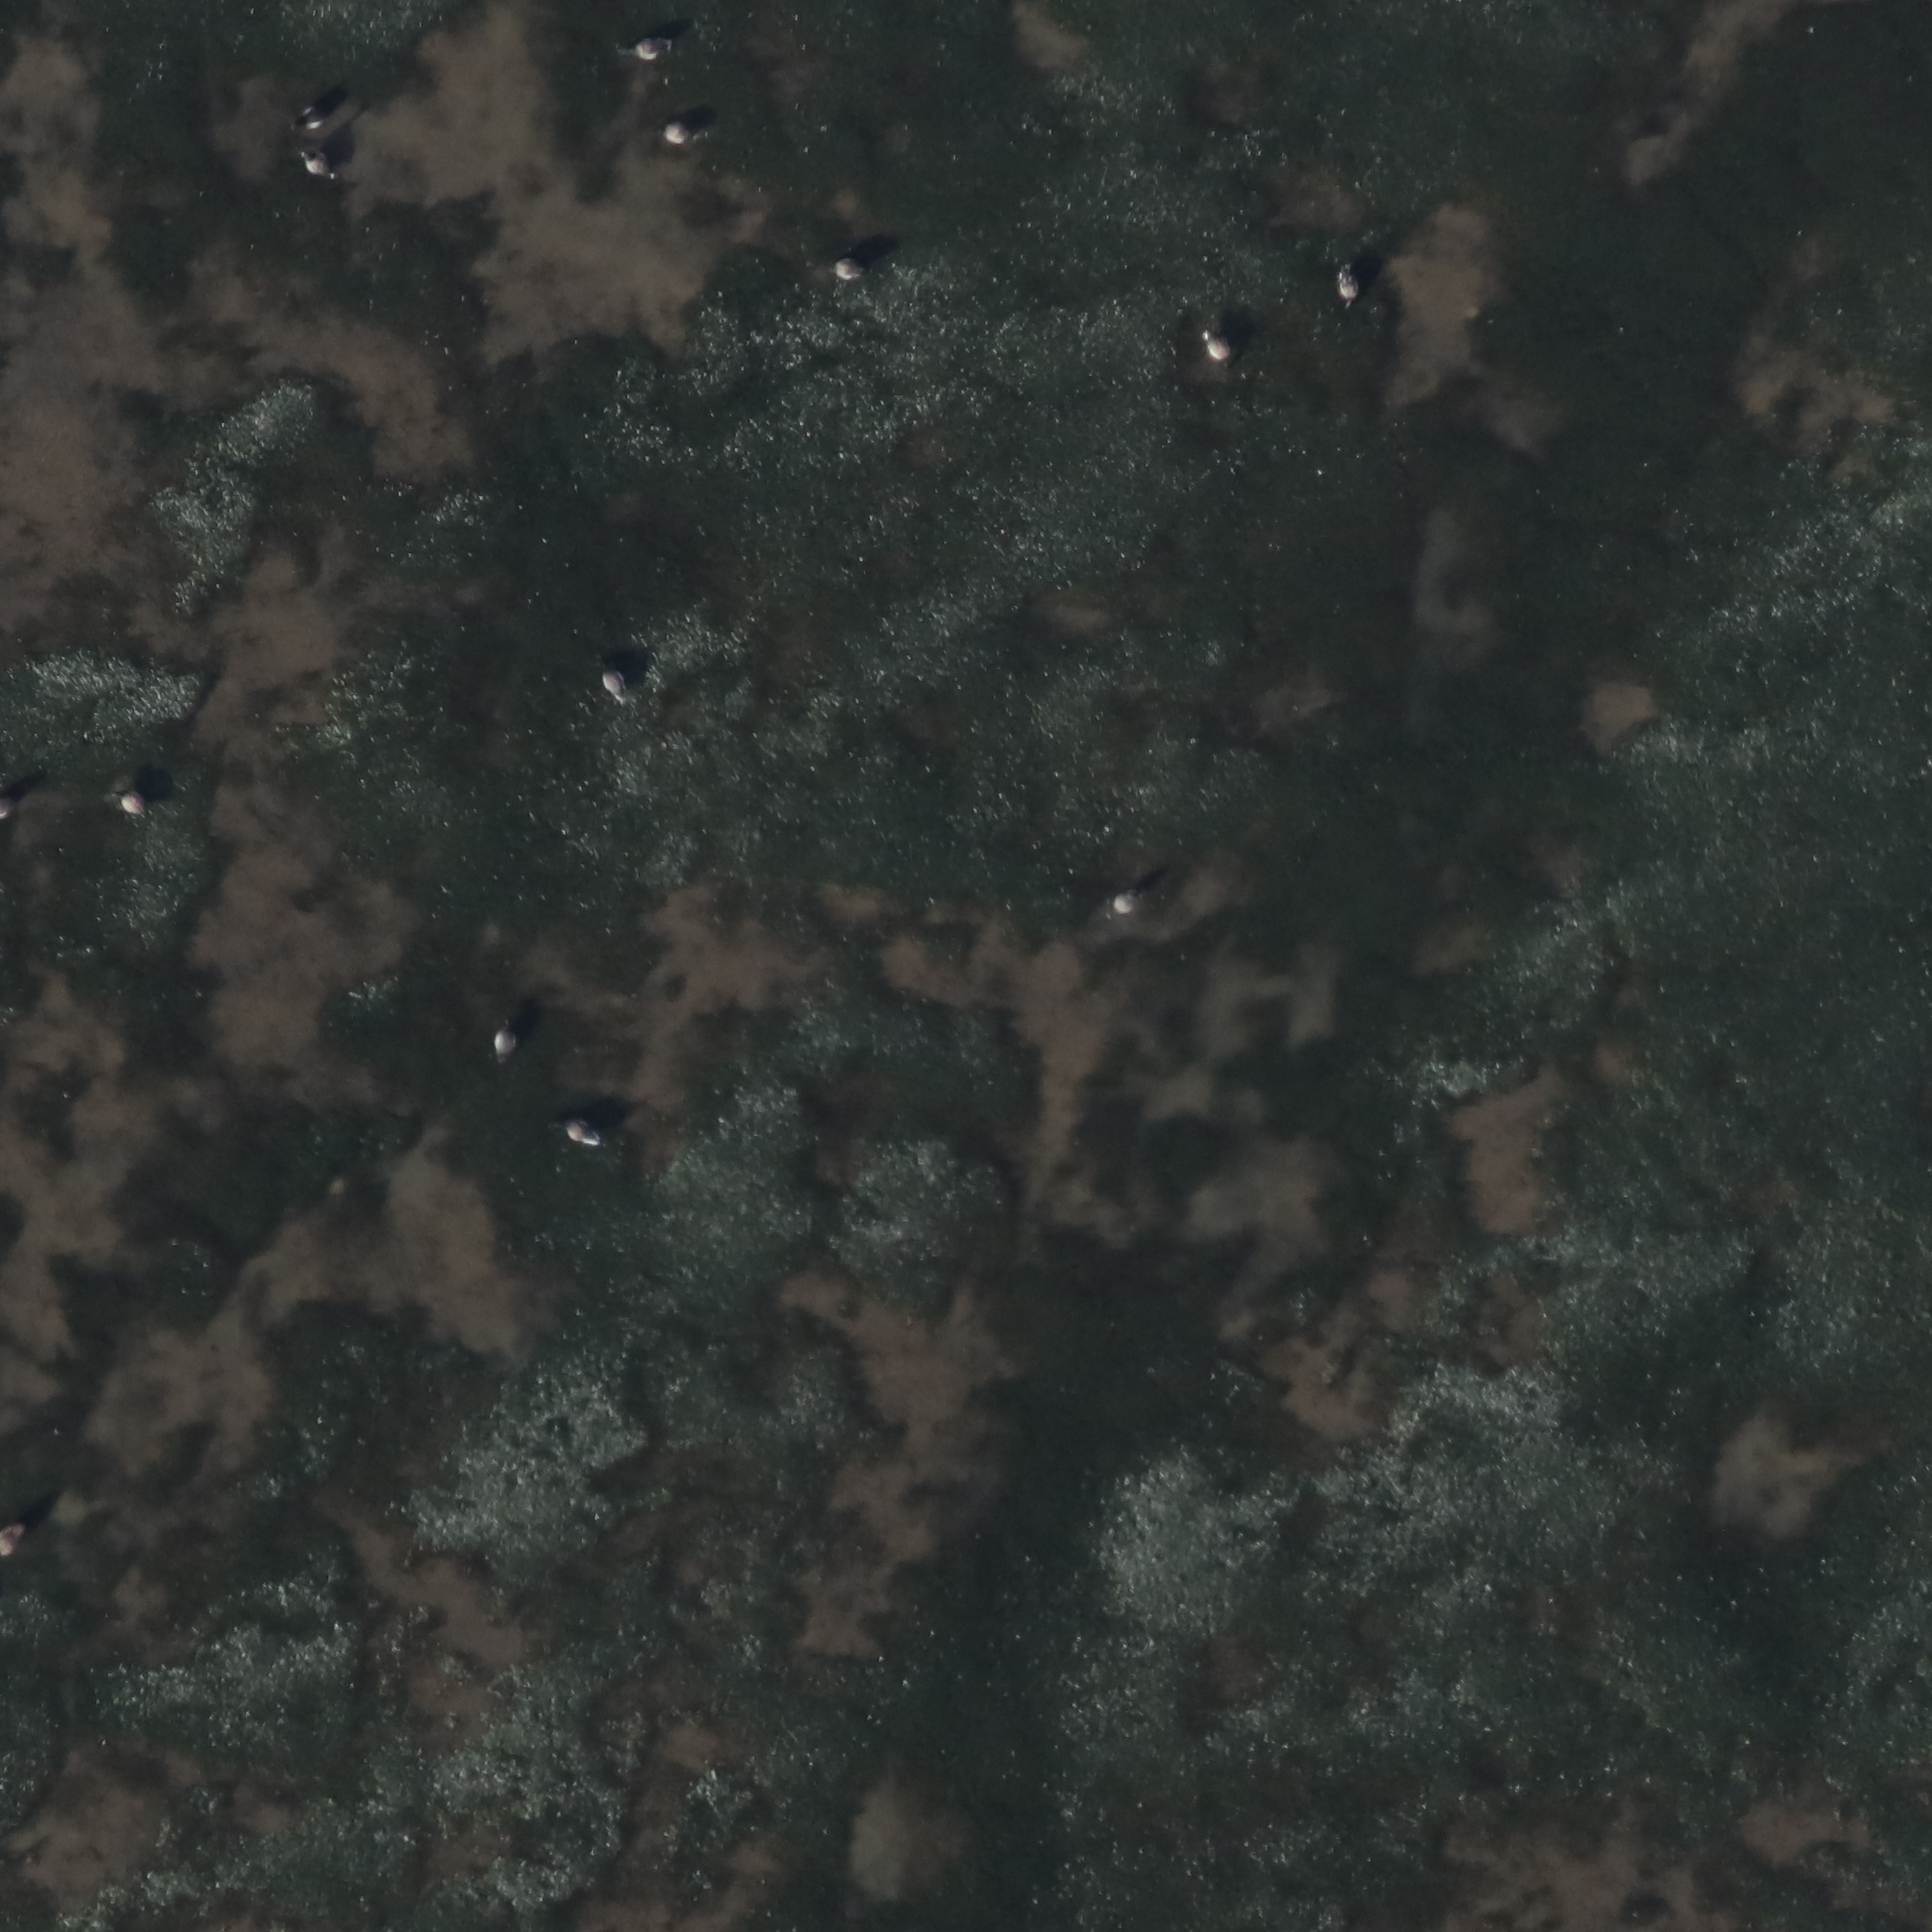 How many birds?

14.